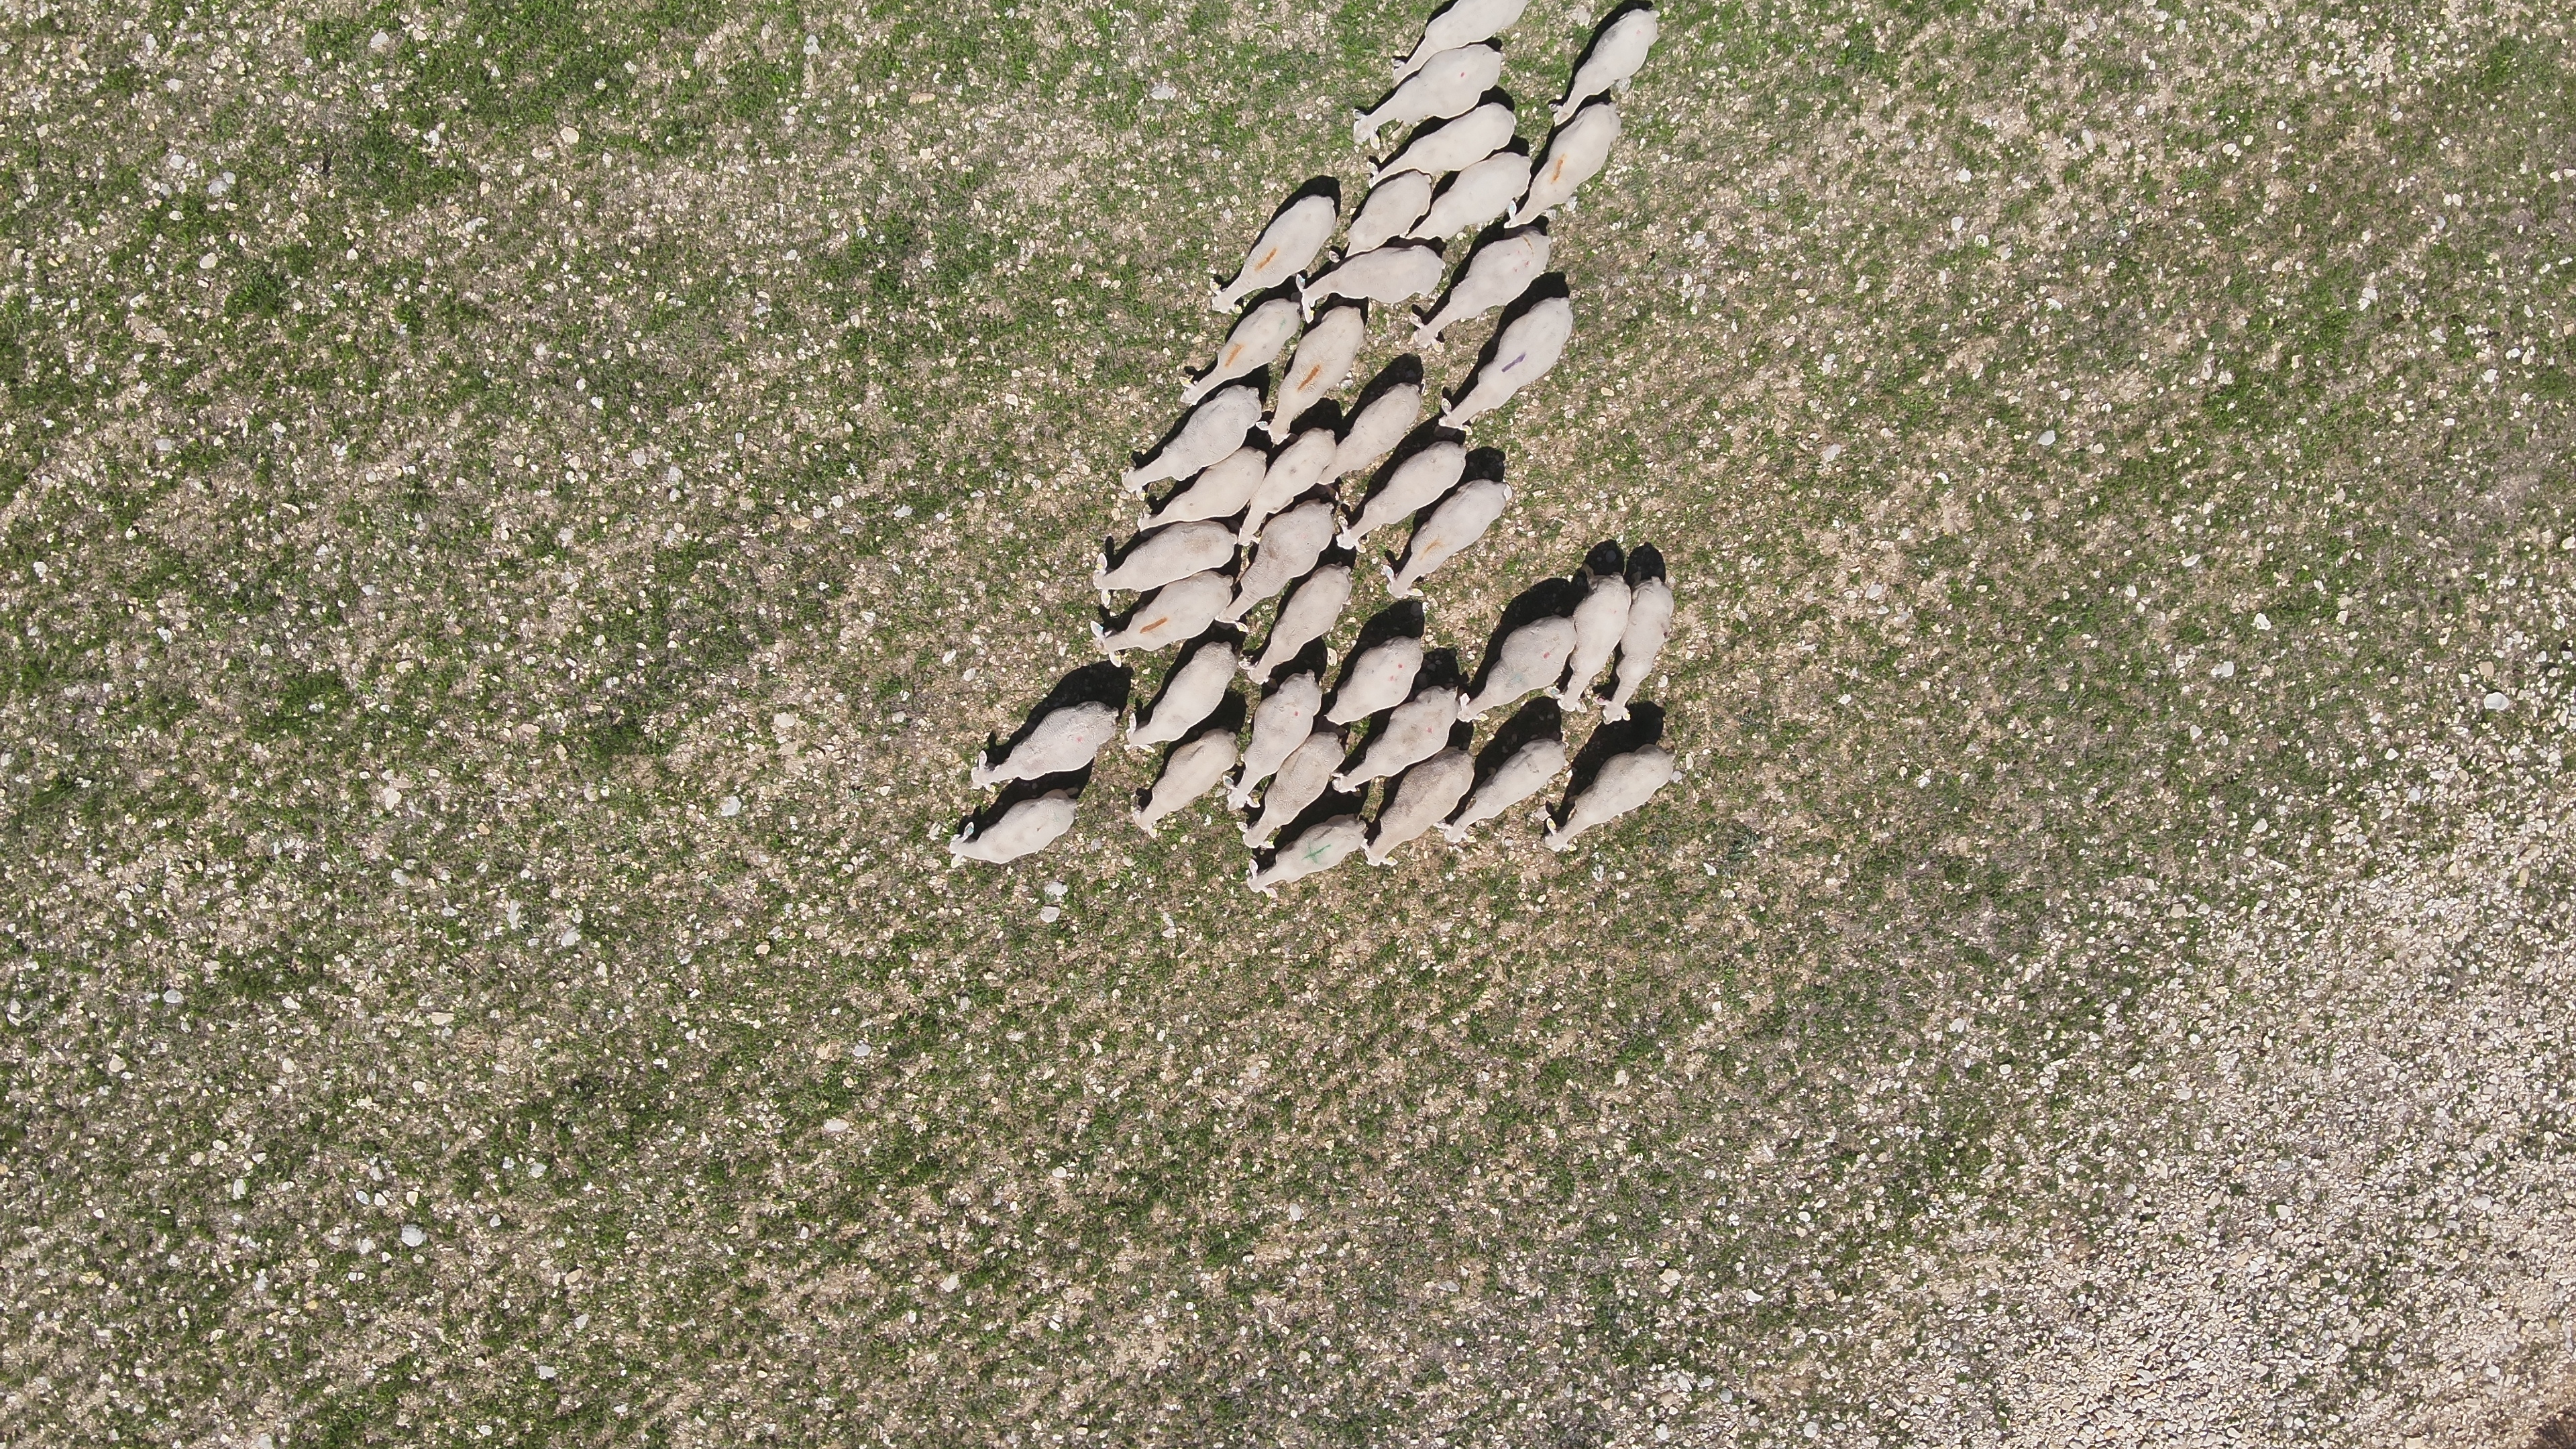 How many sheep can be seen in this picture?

38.